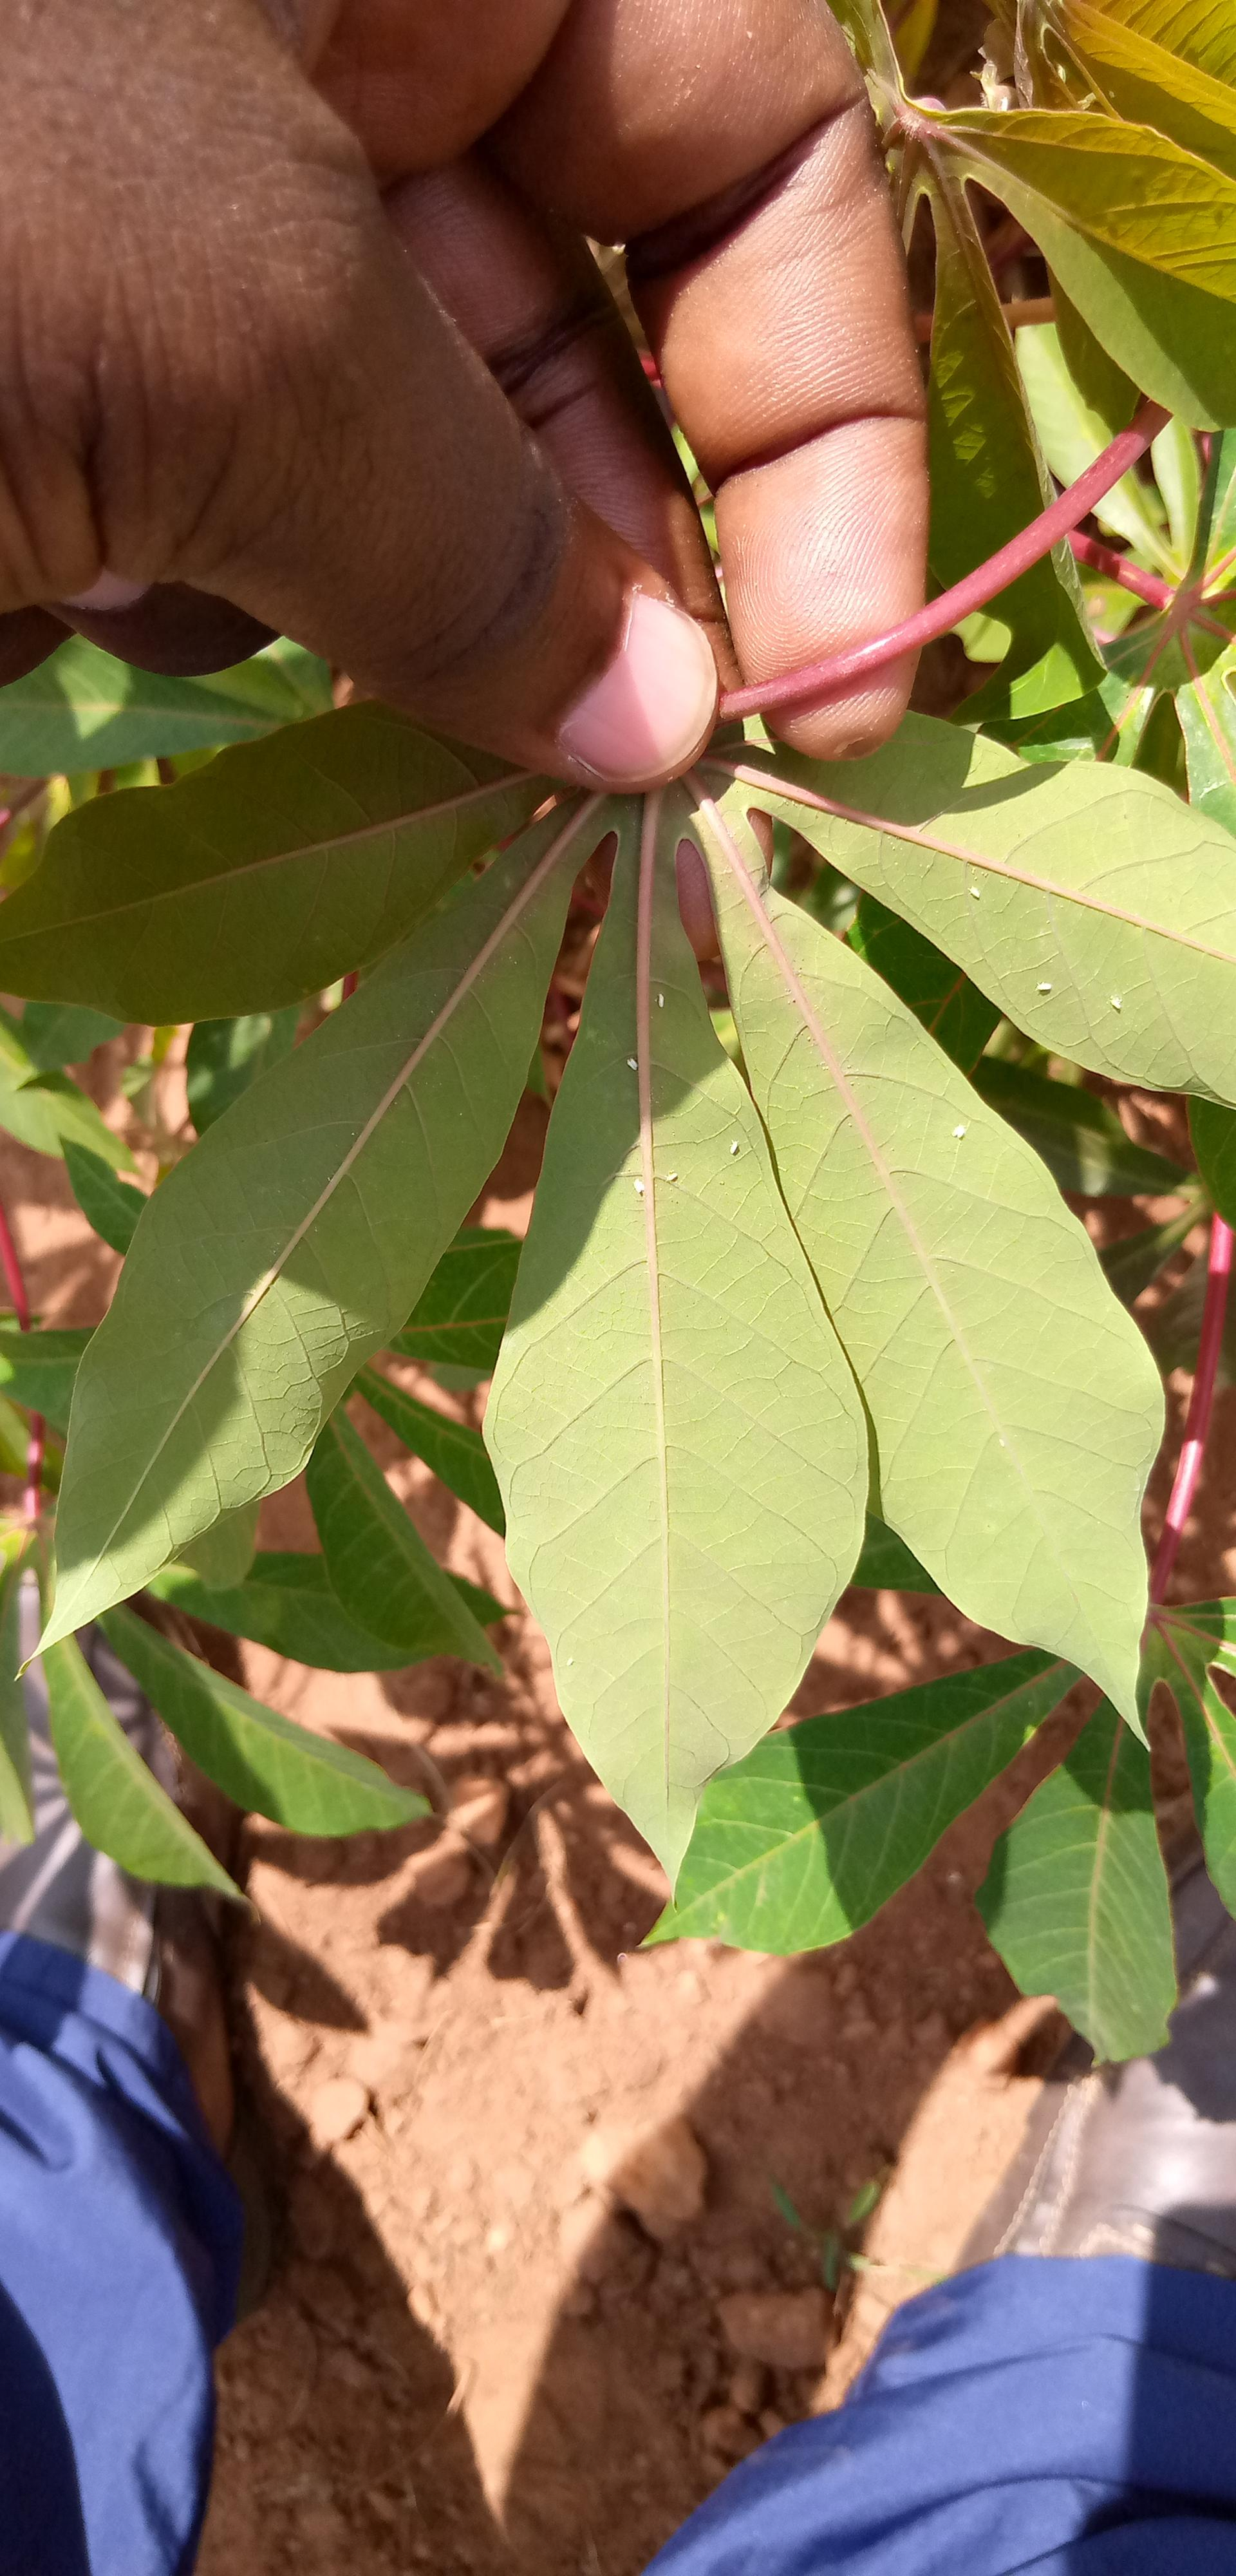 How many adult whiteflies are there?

11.